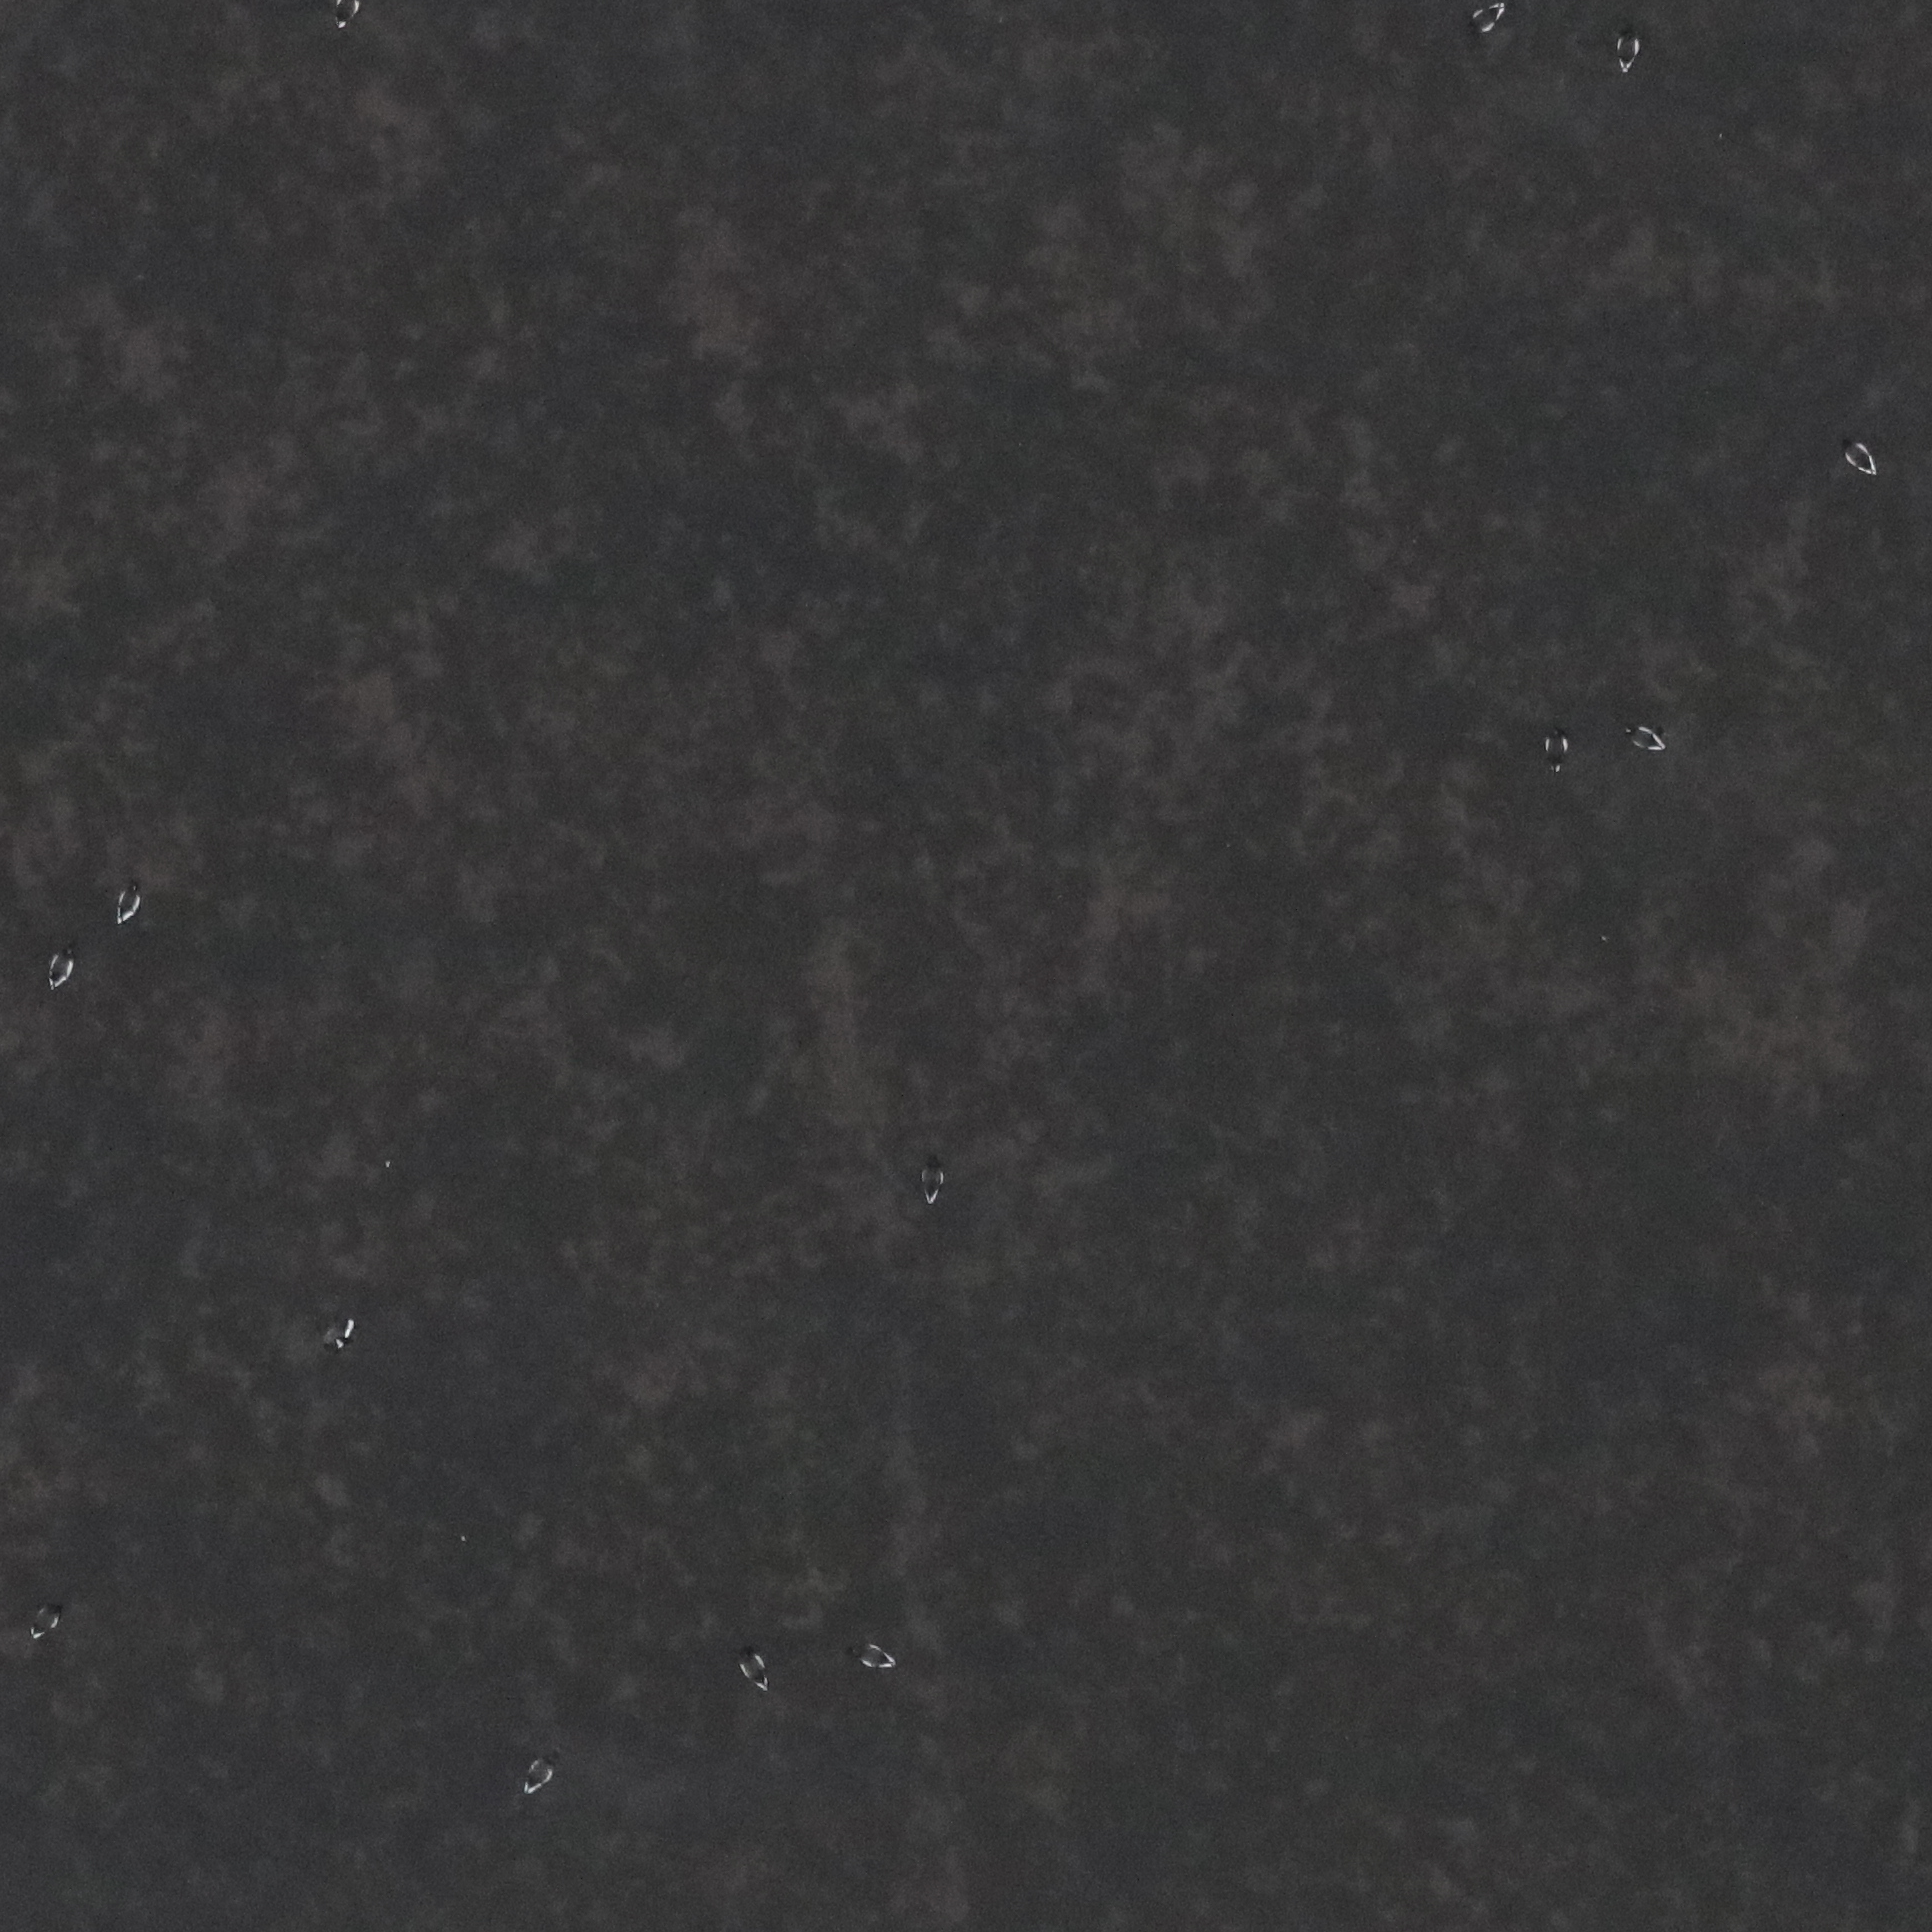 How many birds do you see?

14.